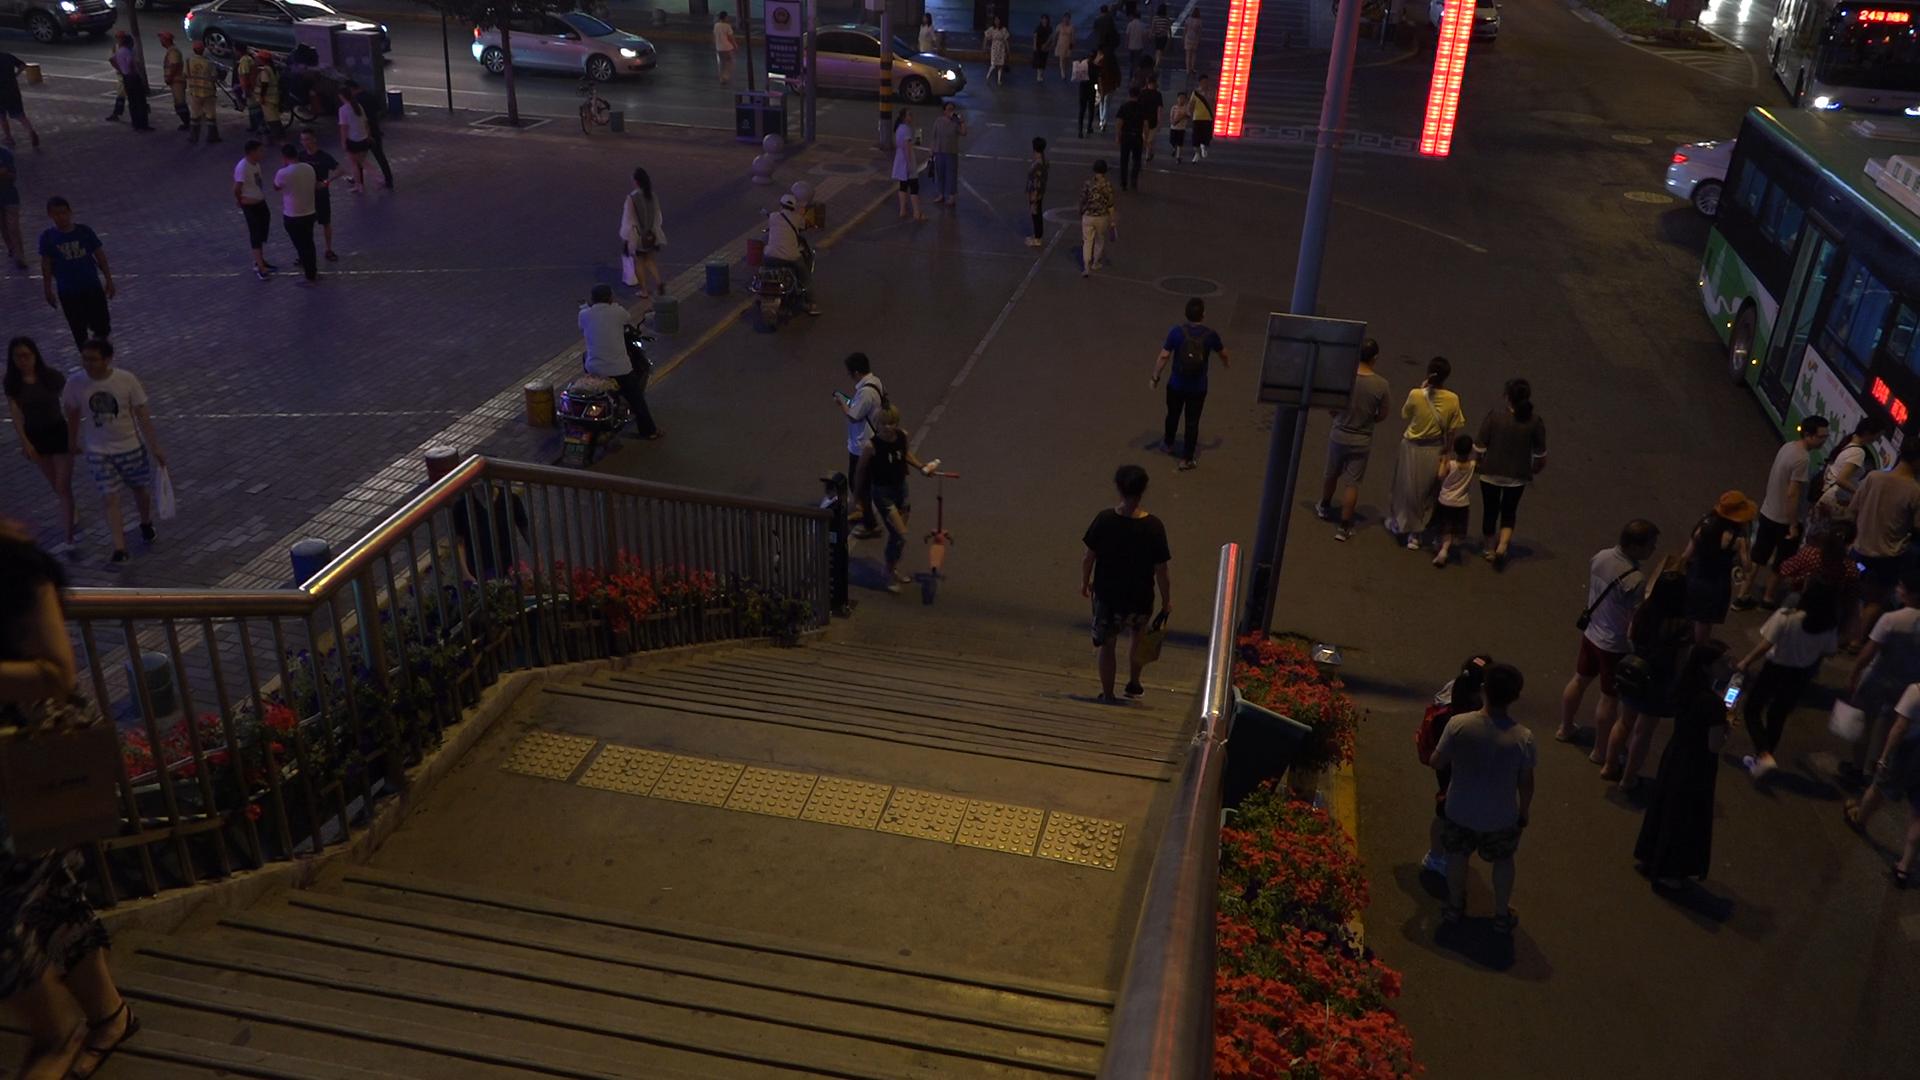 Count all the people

55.